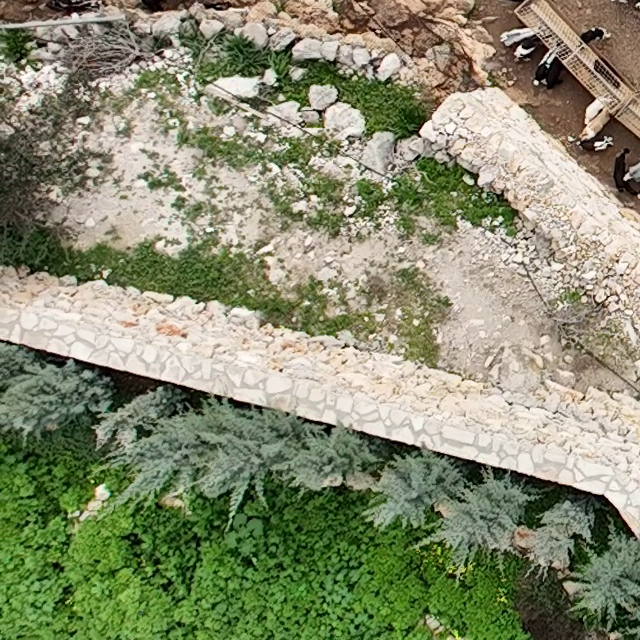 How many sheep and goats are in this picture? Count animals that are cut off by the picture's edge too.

14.